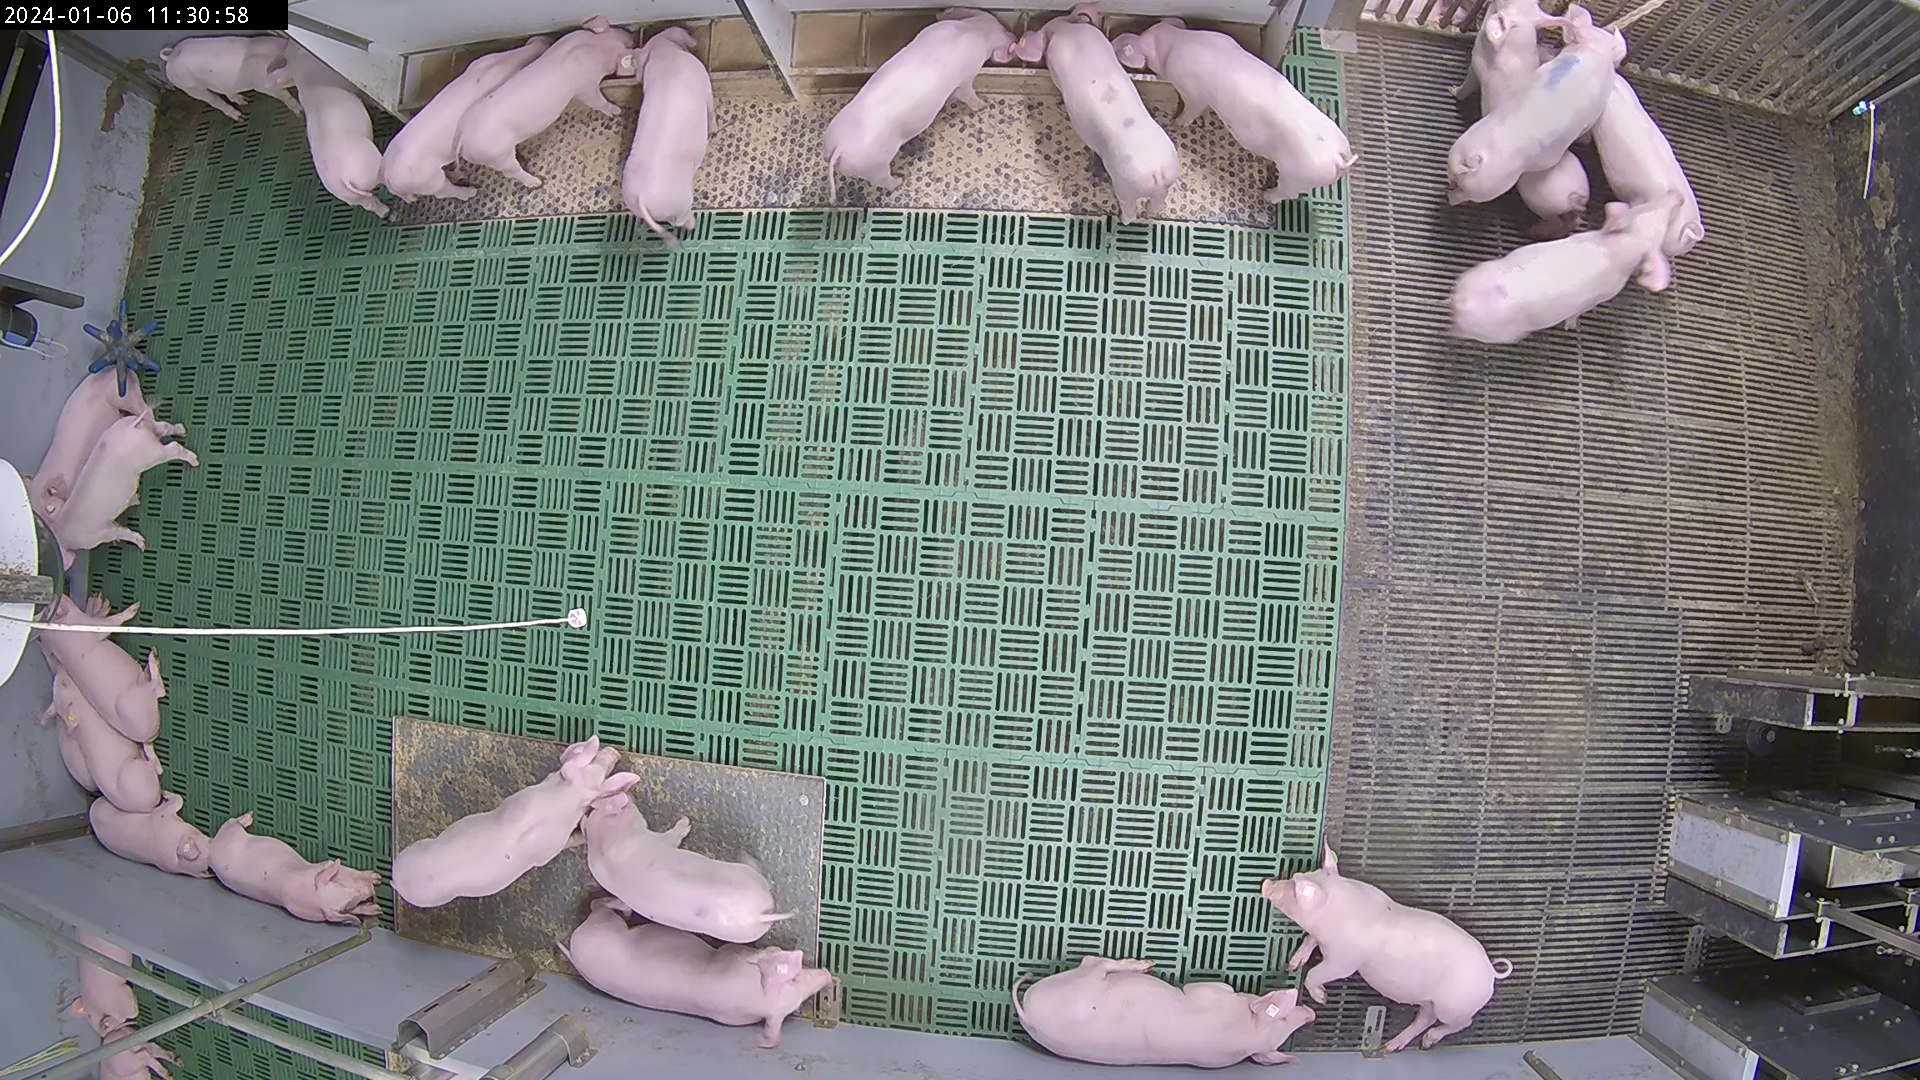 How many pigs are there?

26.